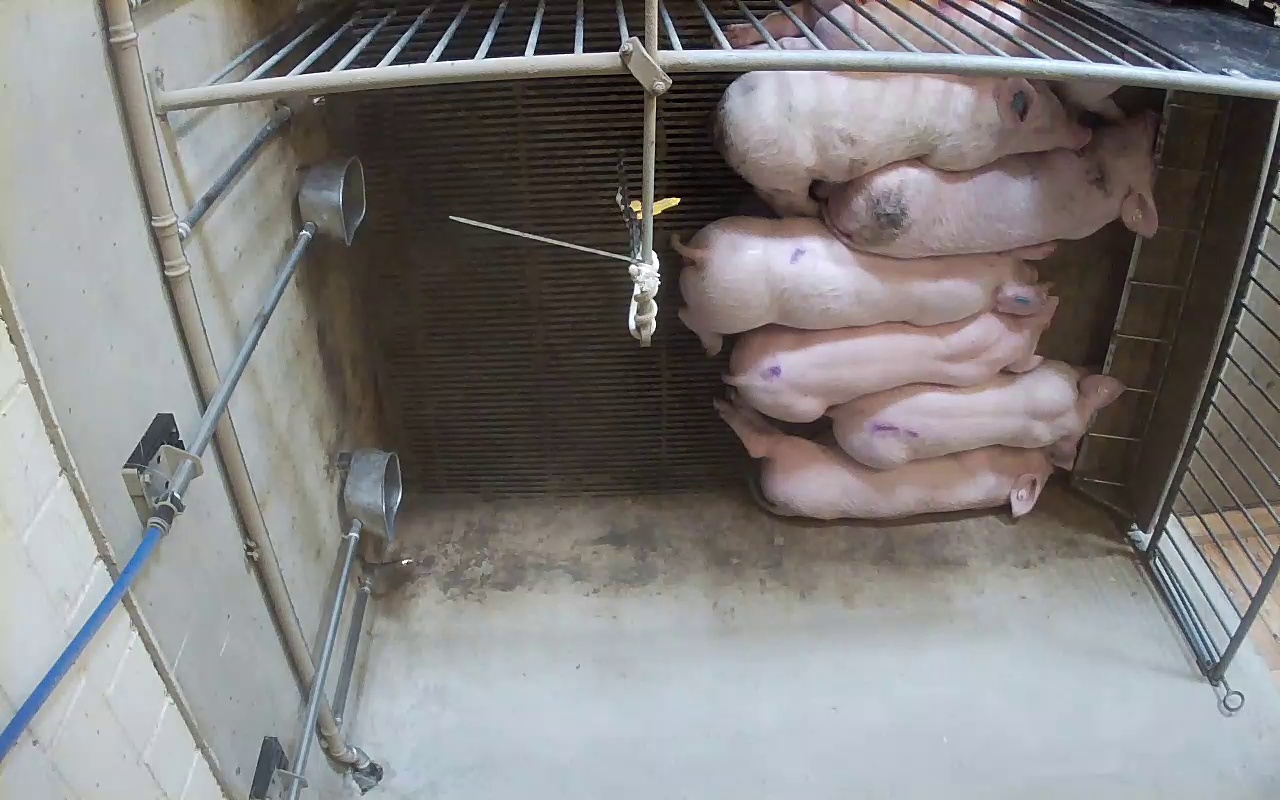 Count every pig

7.